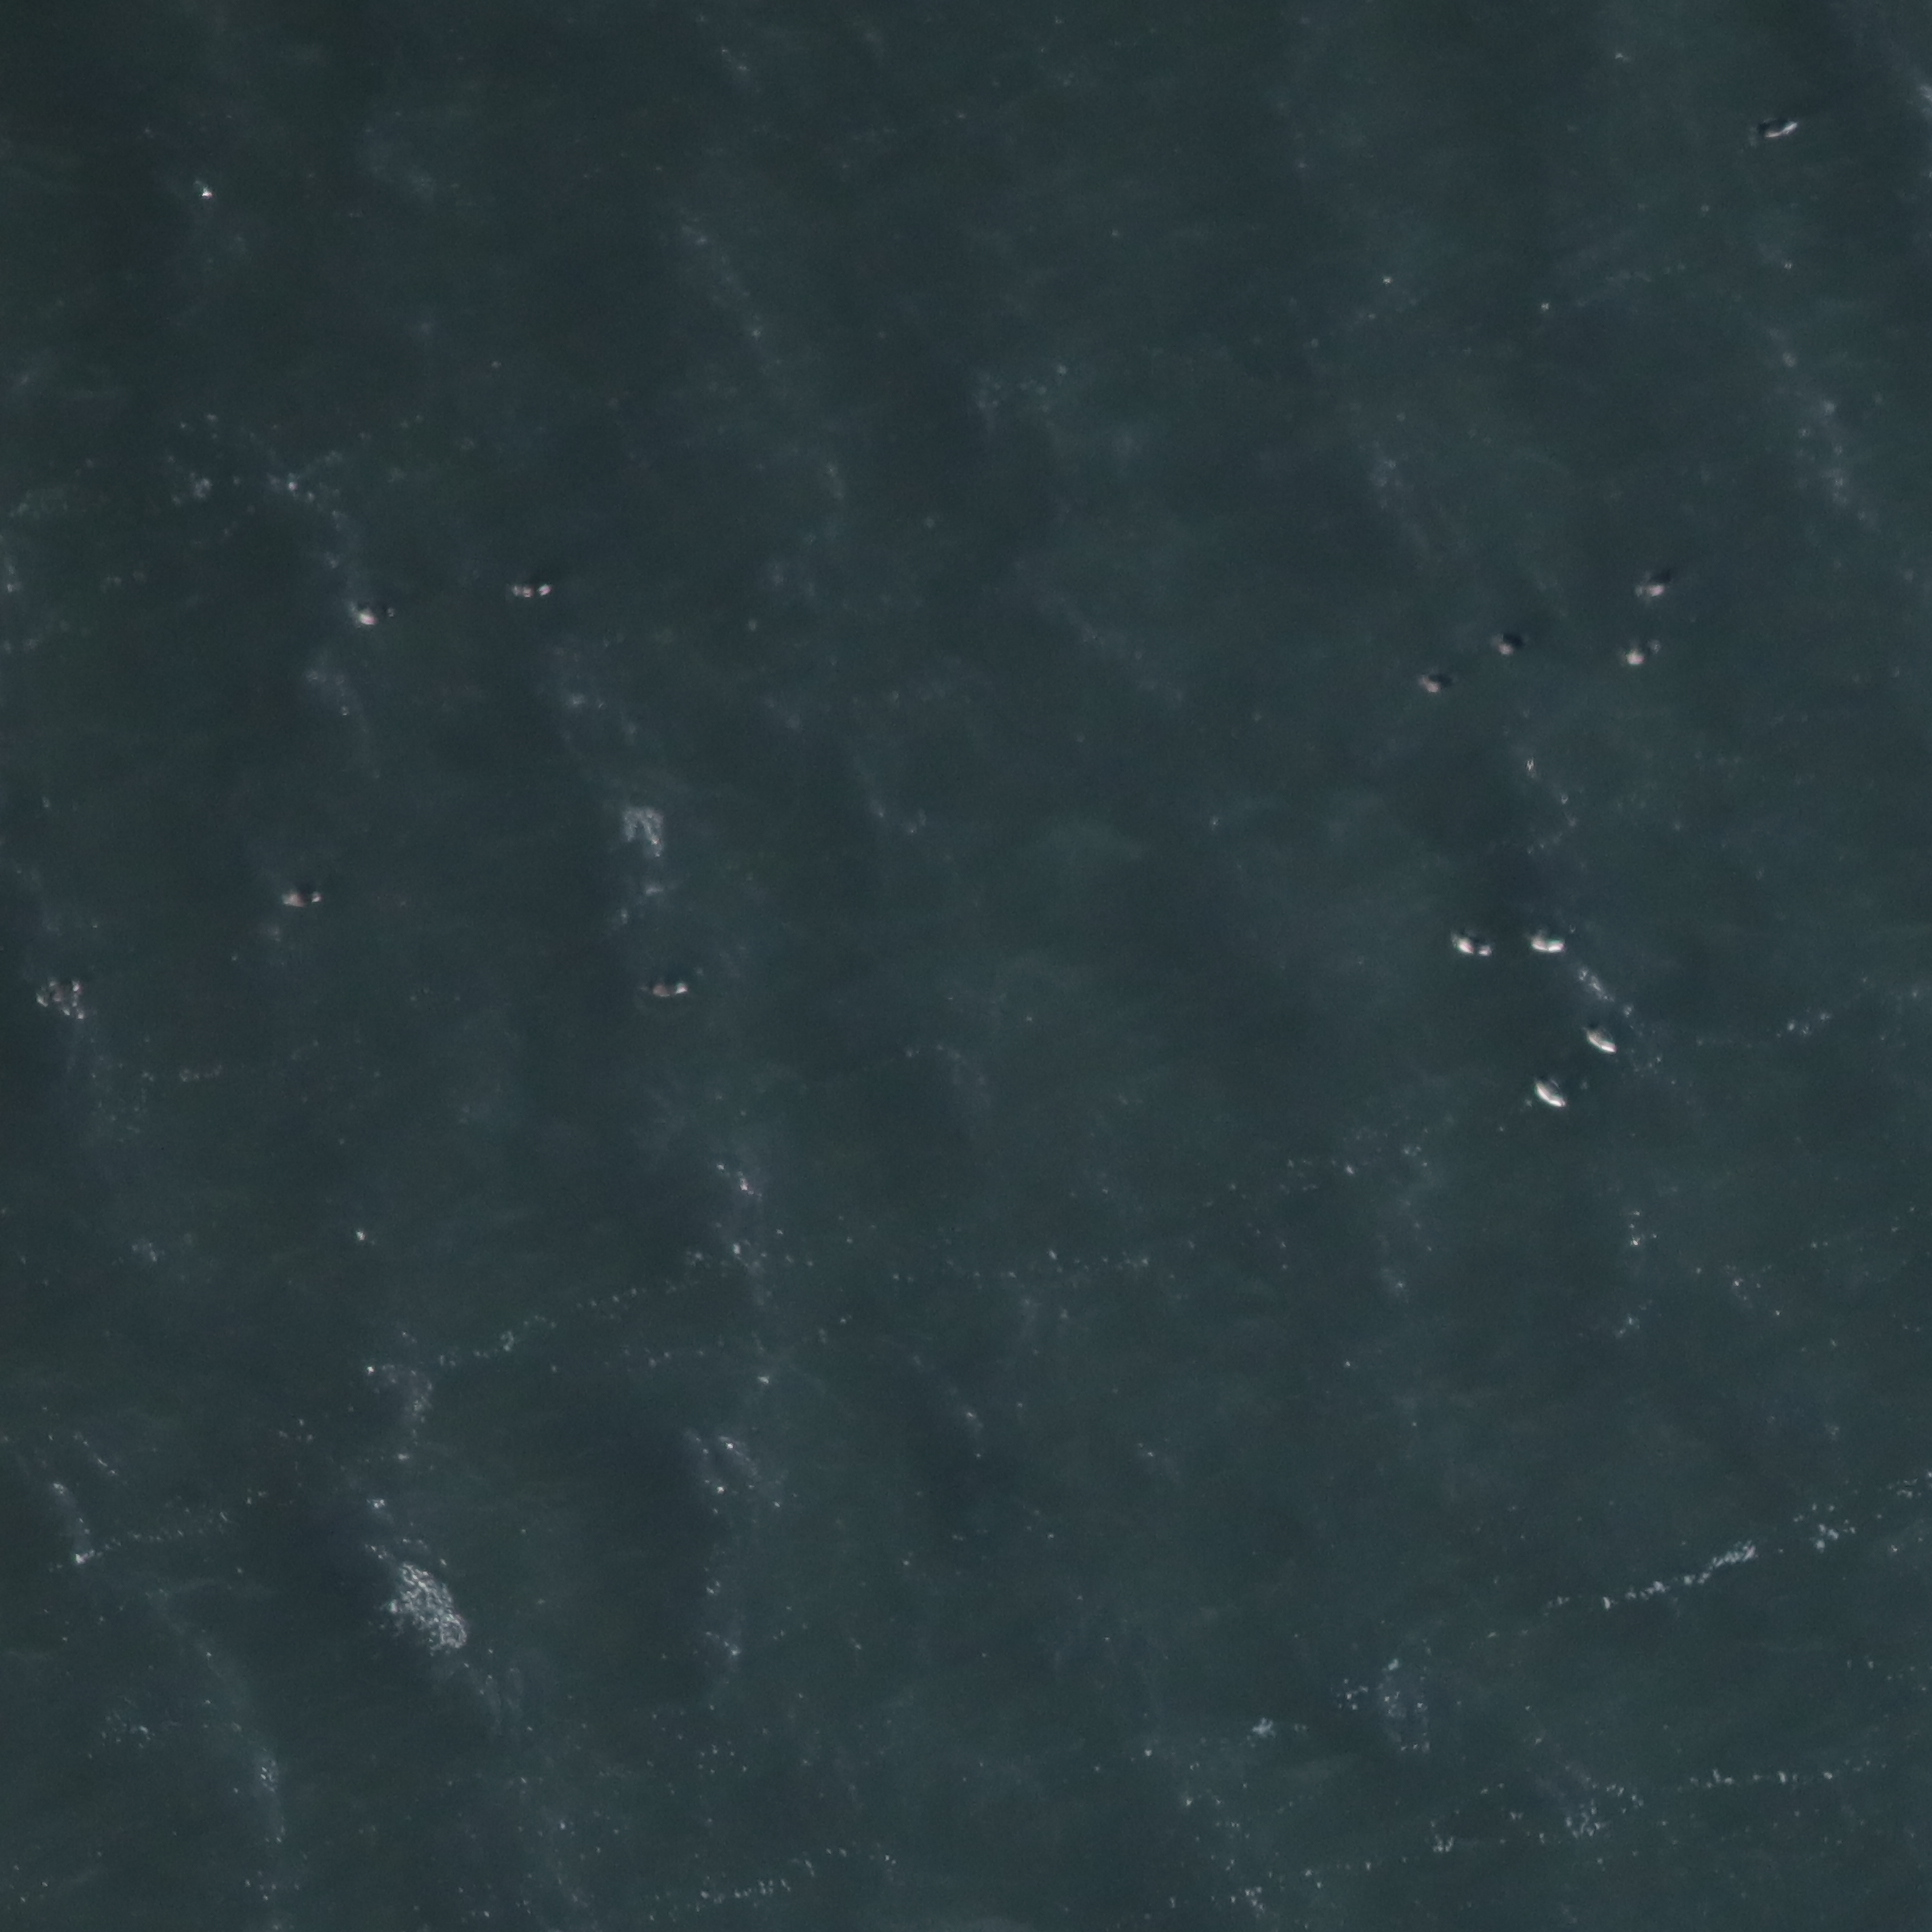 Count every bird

14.